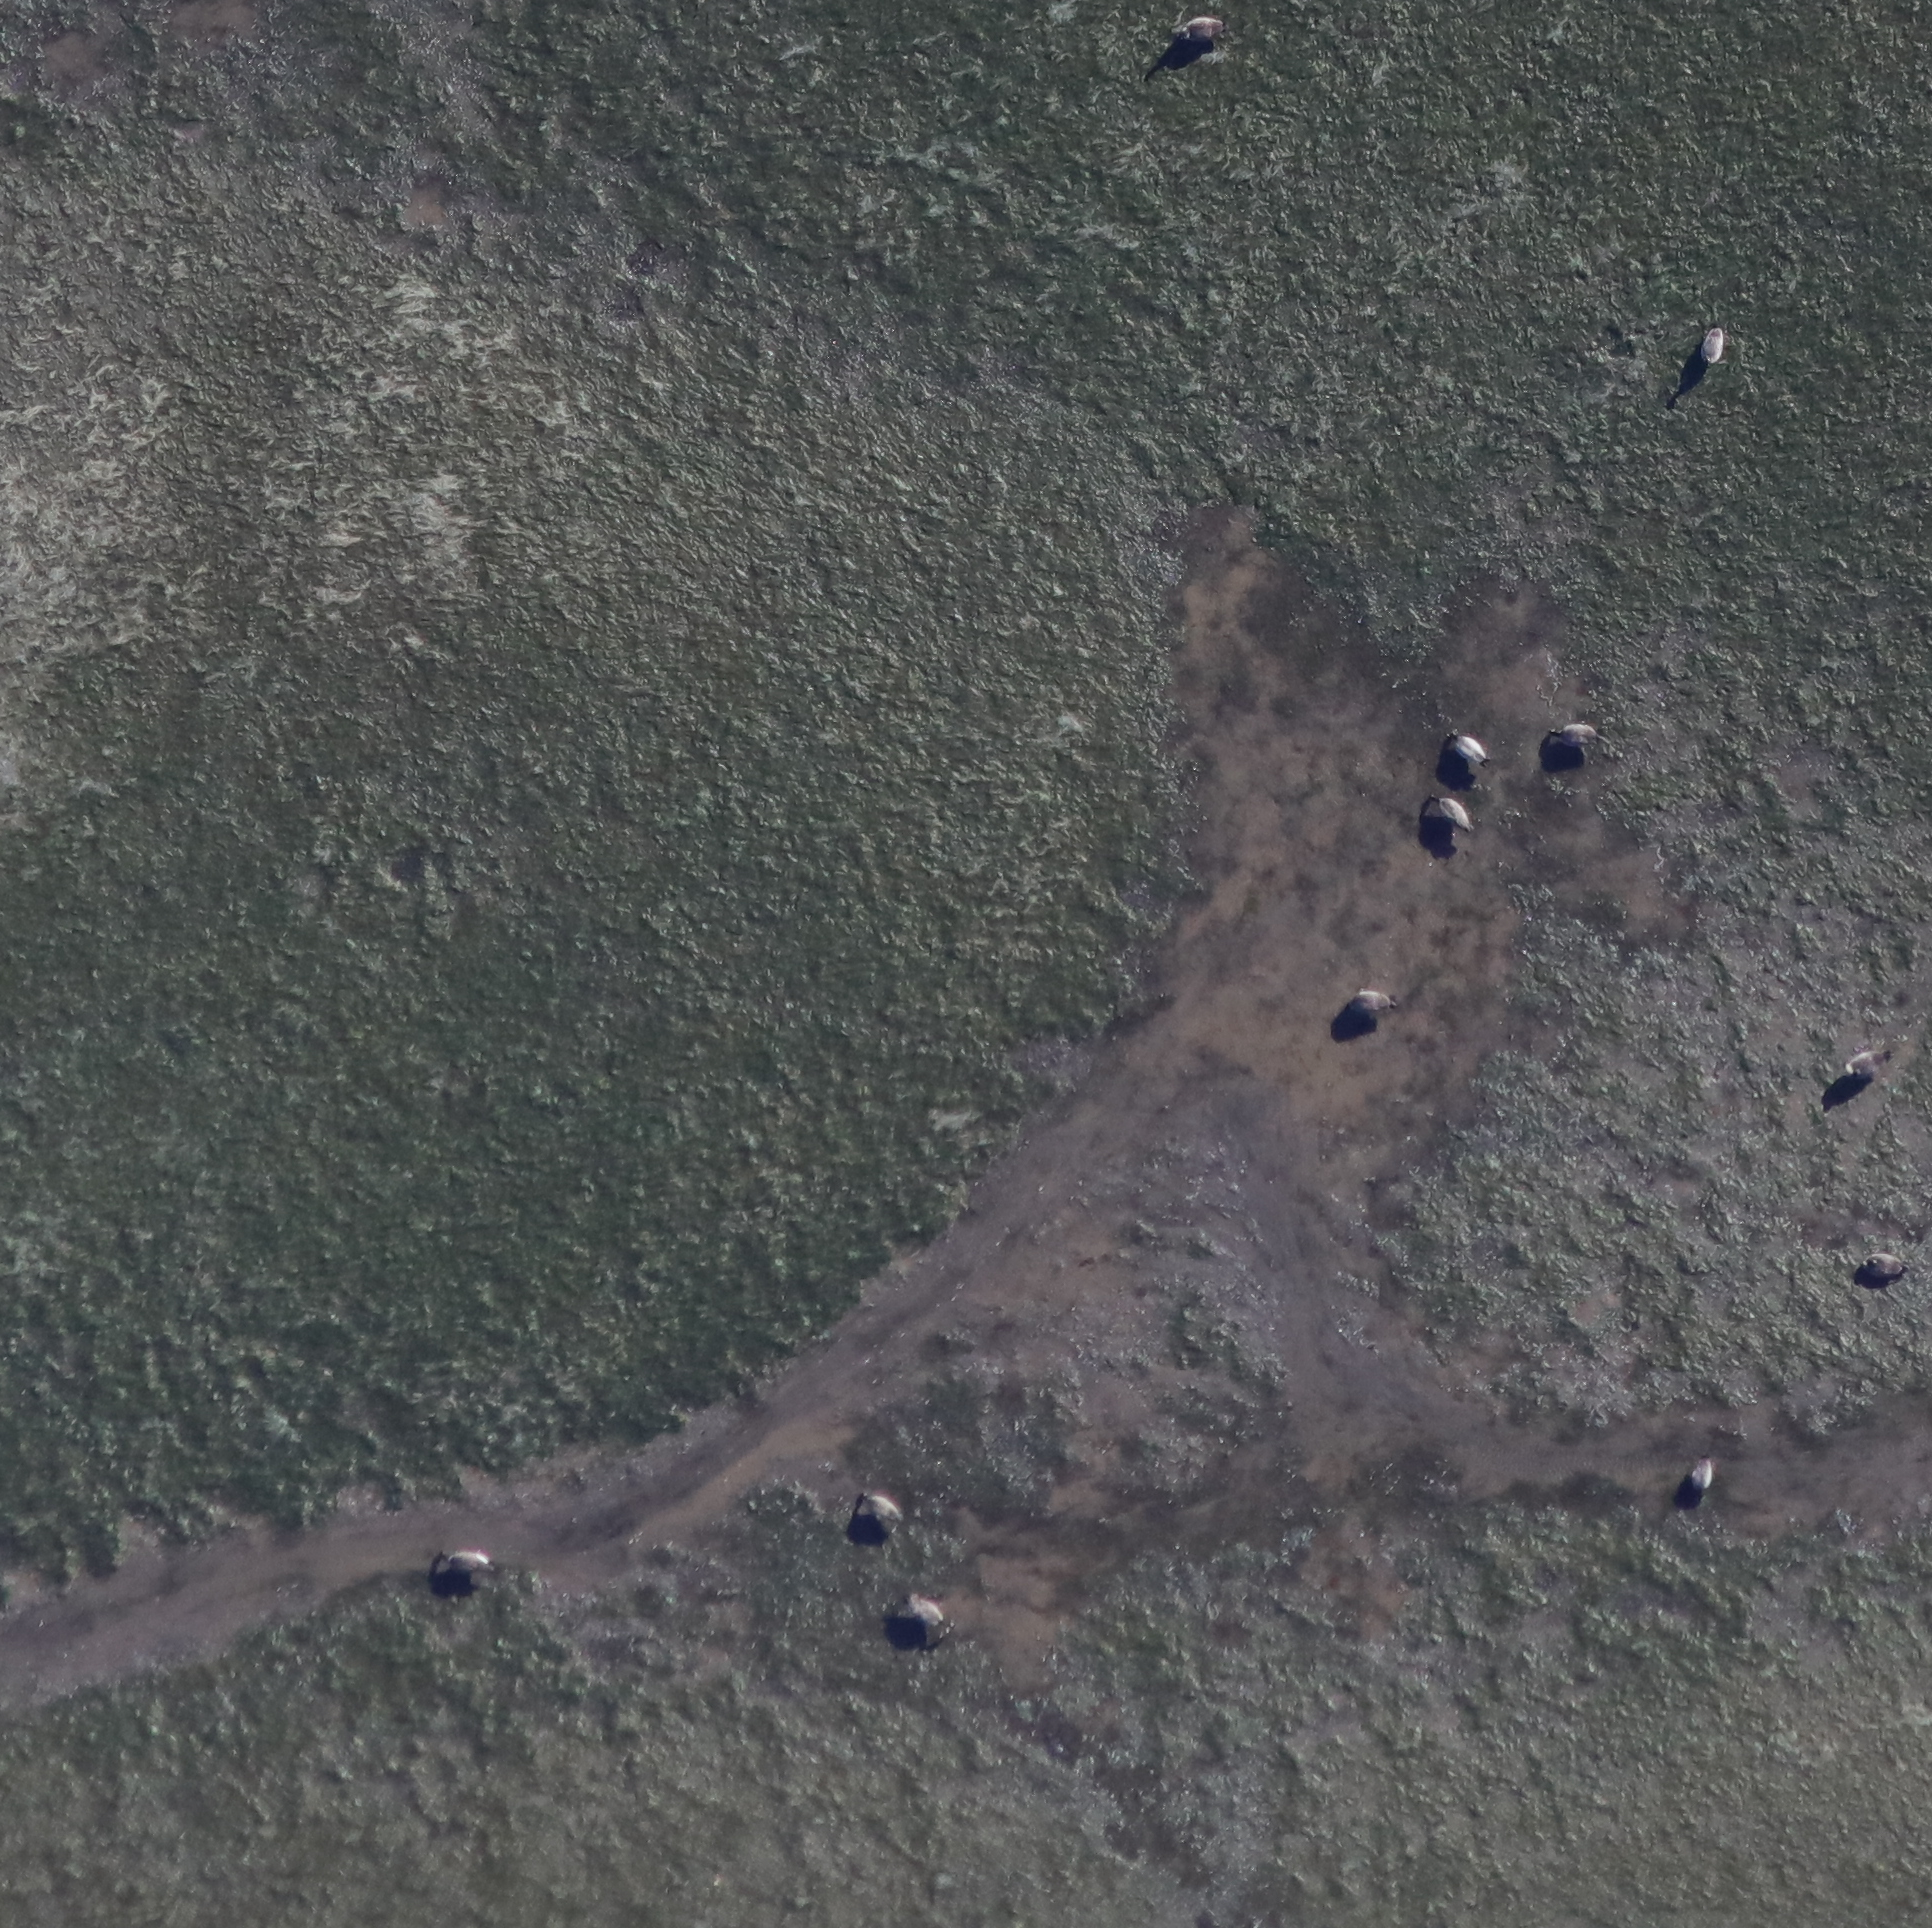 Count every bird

12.